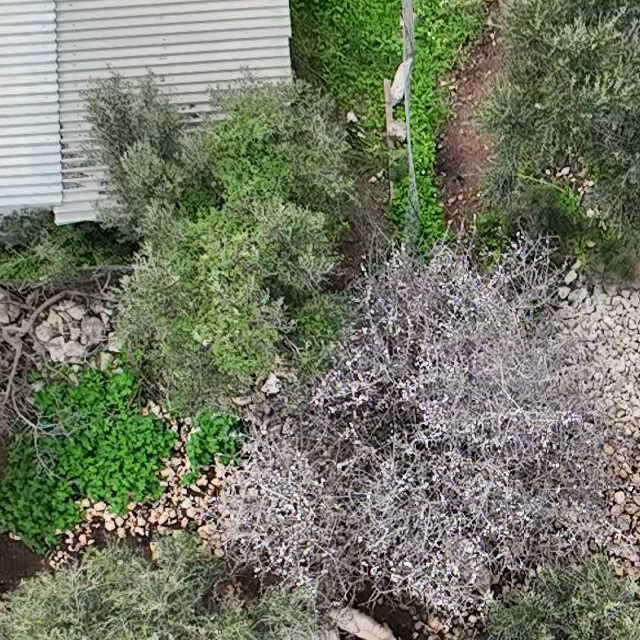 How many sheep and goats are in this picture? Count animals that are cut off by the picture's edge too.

1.